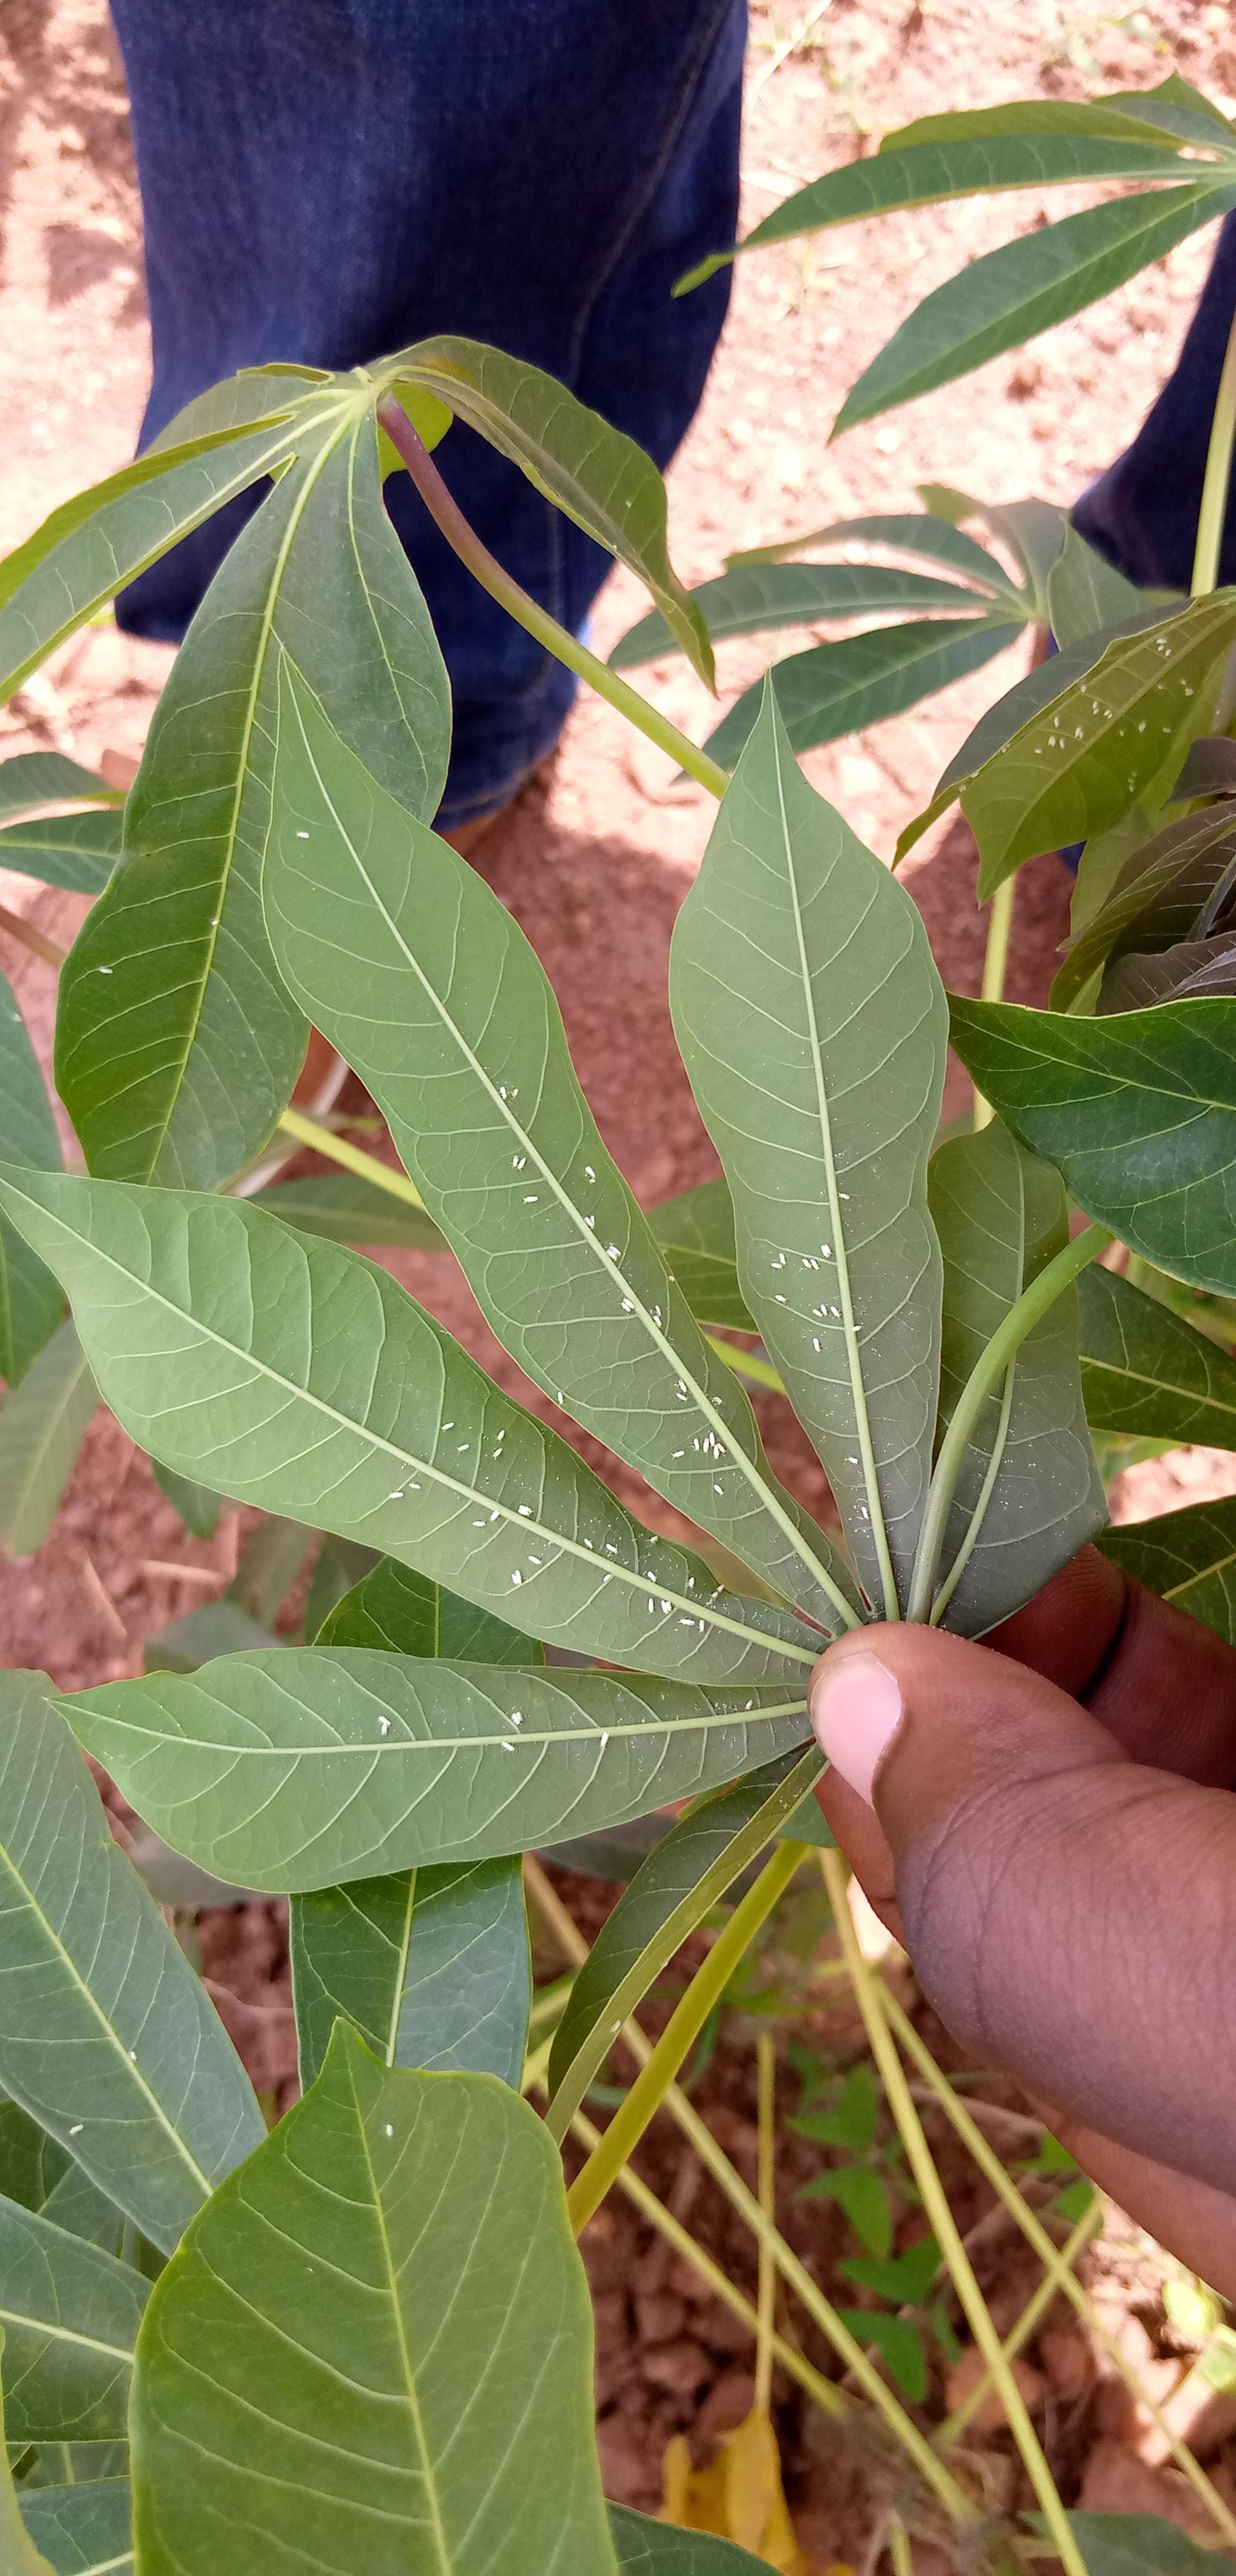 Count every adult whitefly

76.